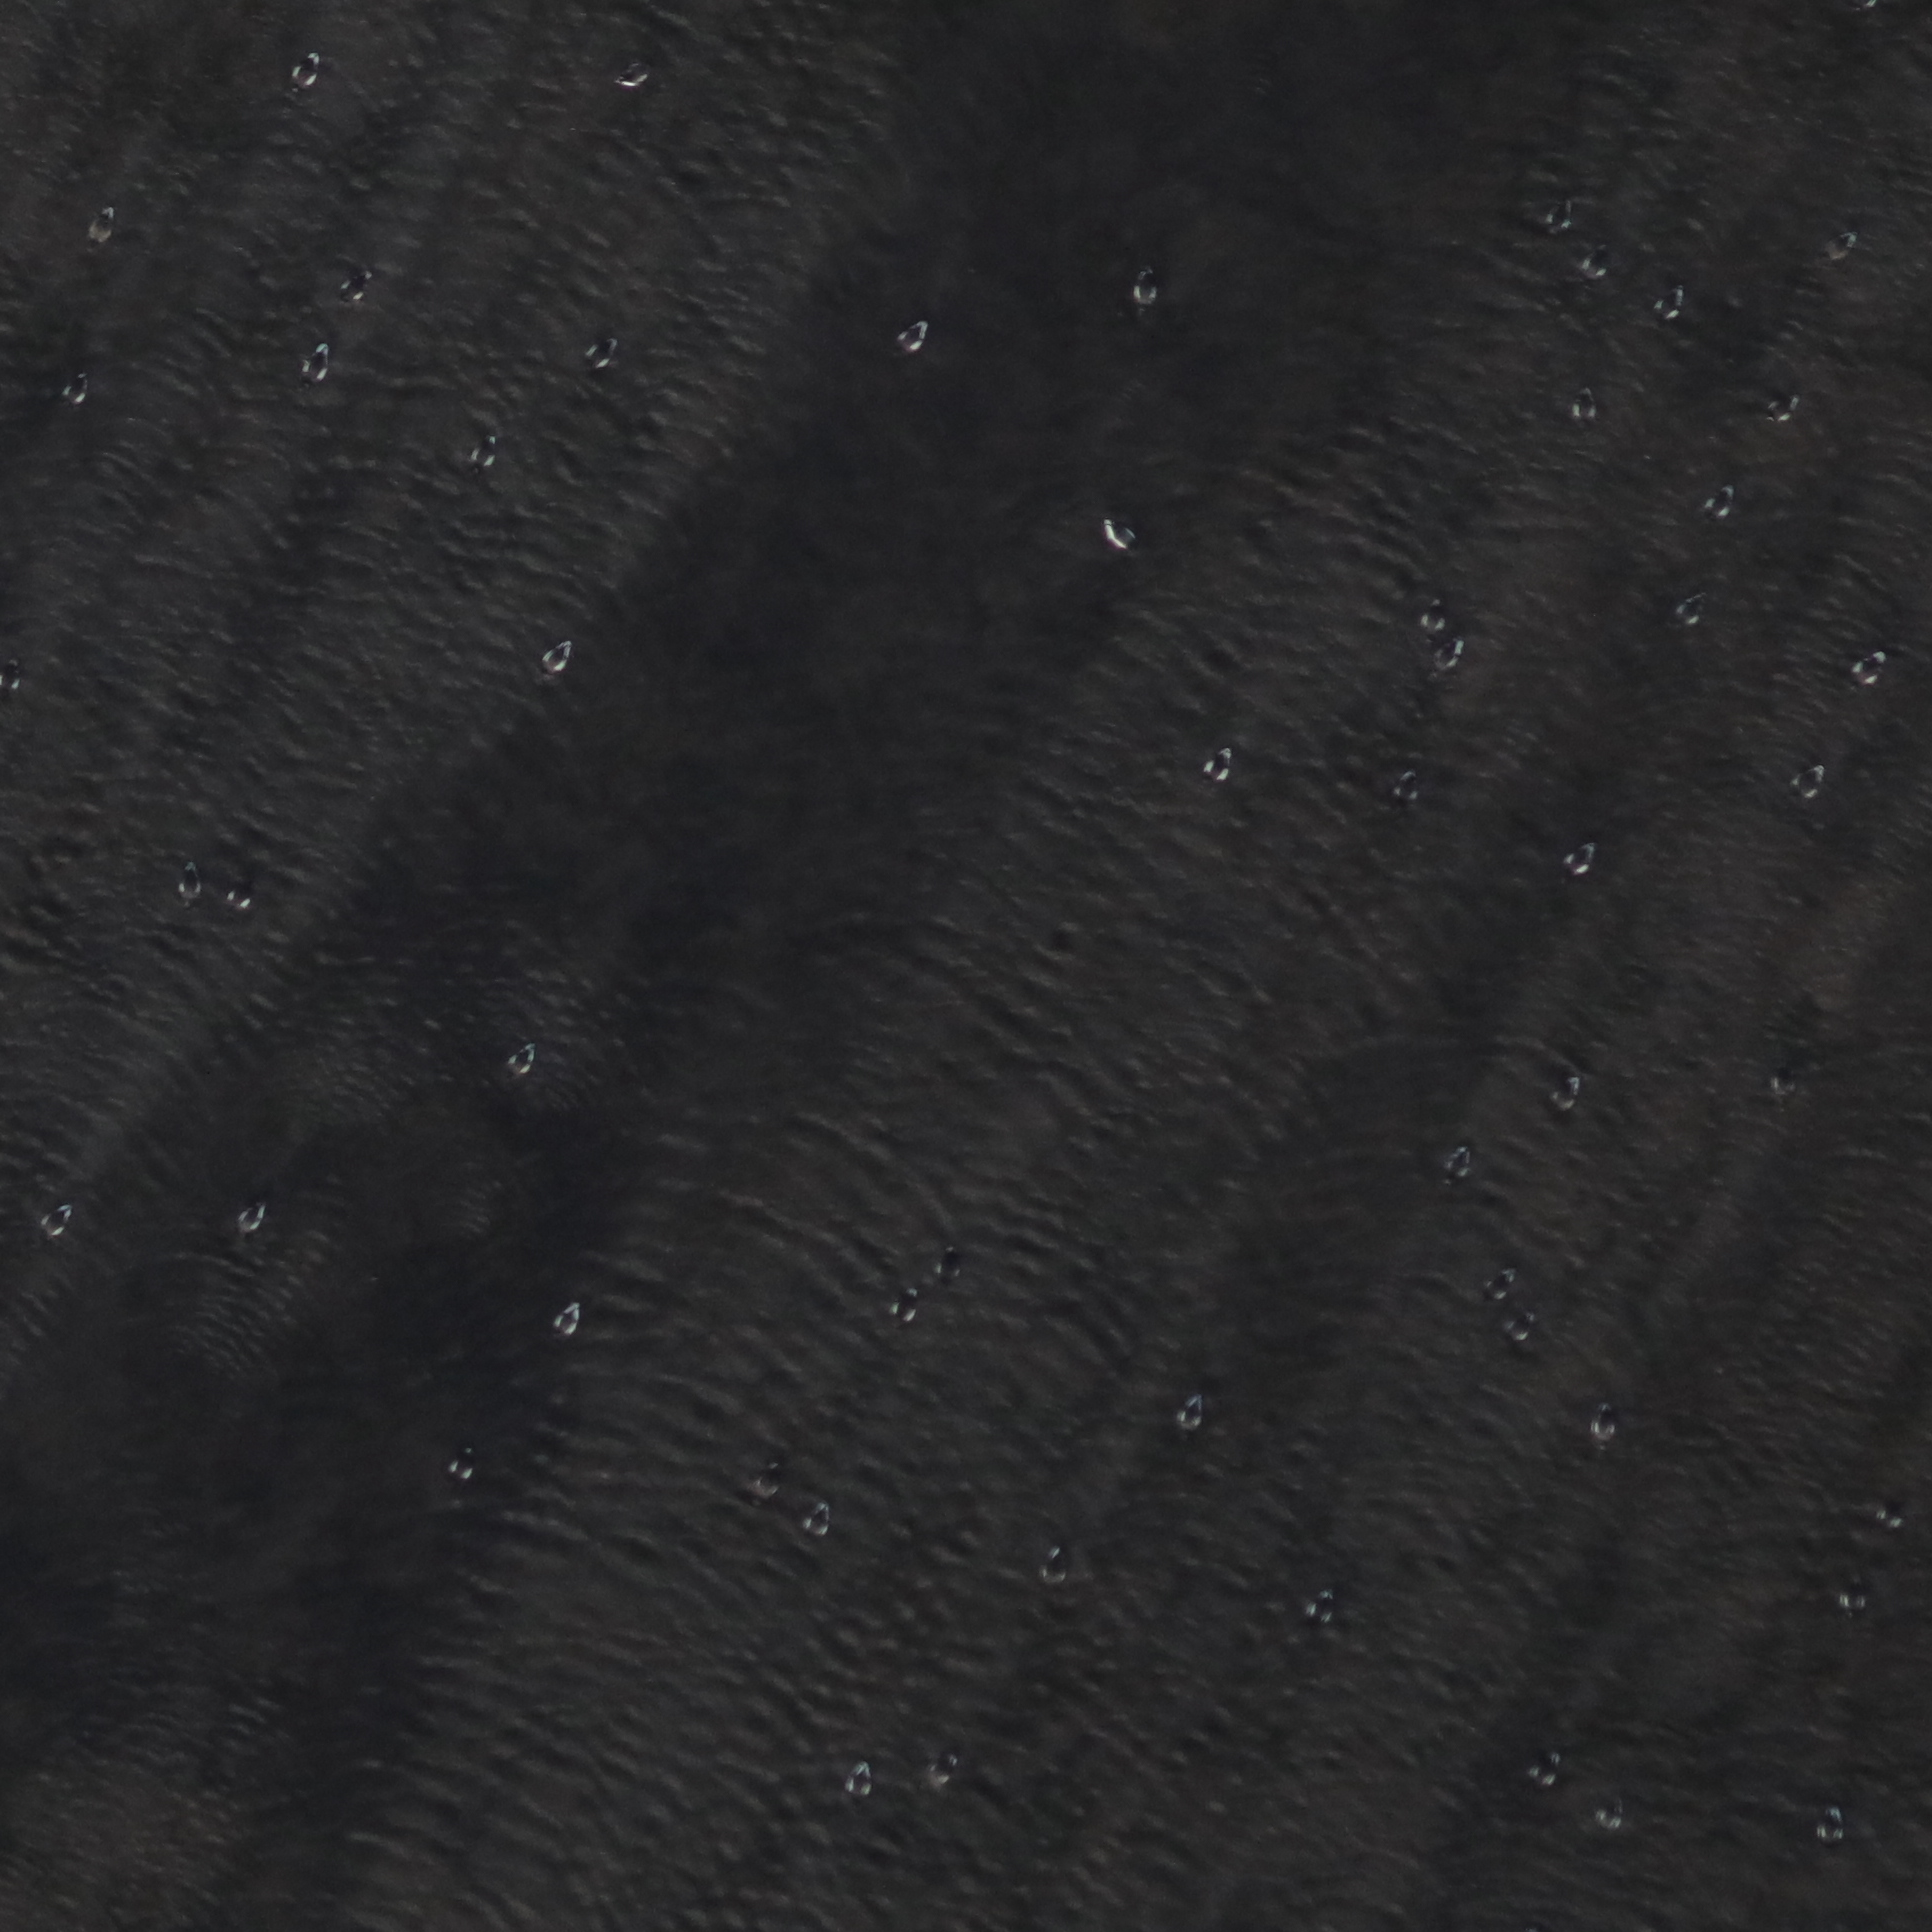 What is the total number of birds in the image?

55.